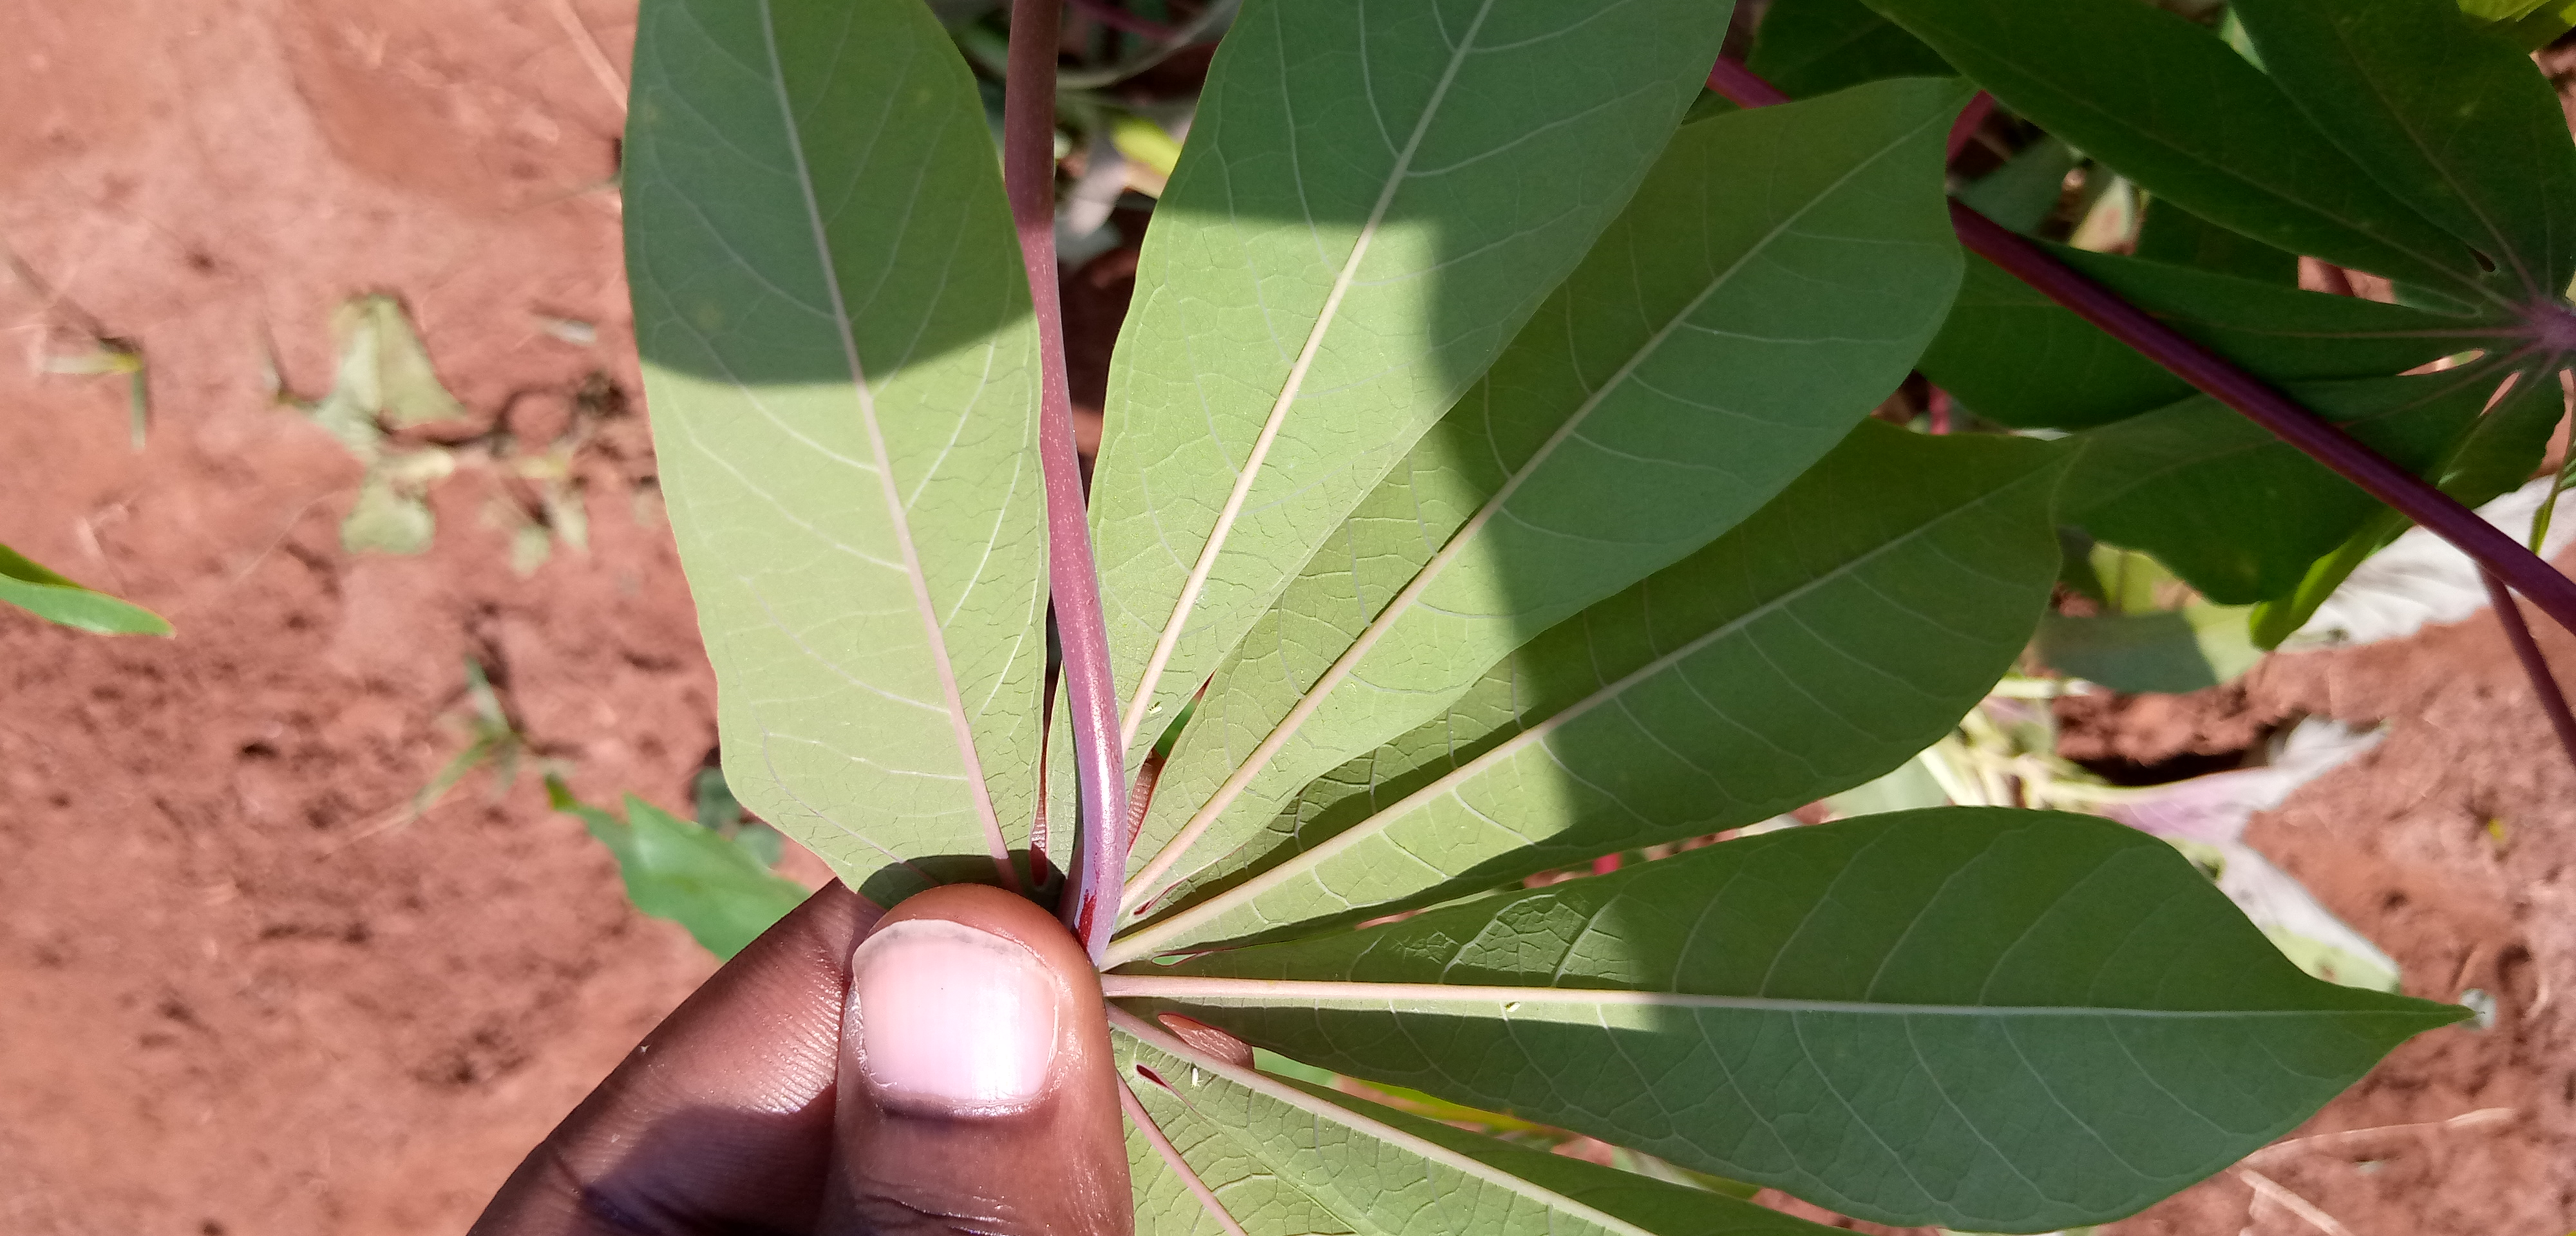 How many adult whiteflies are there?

3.